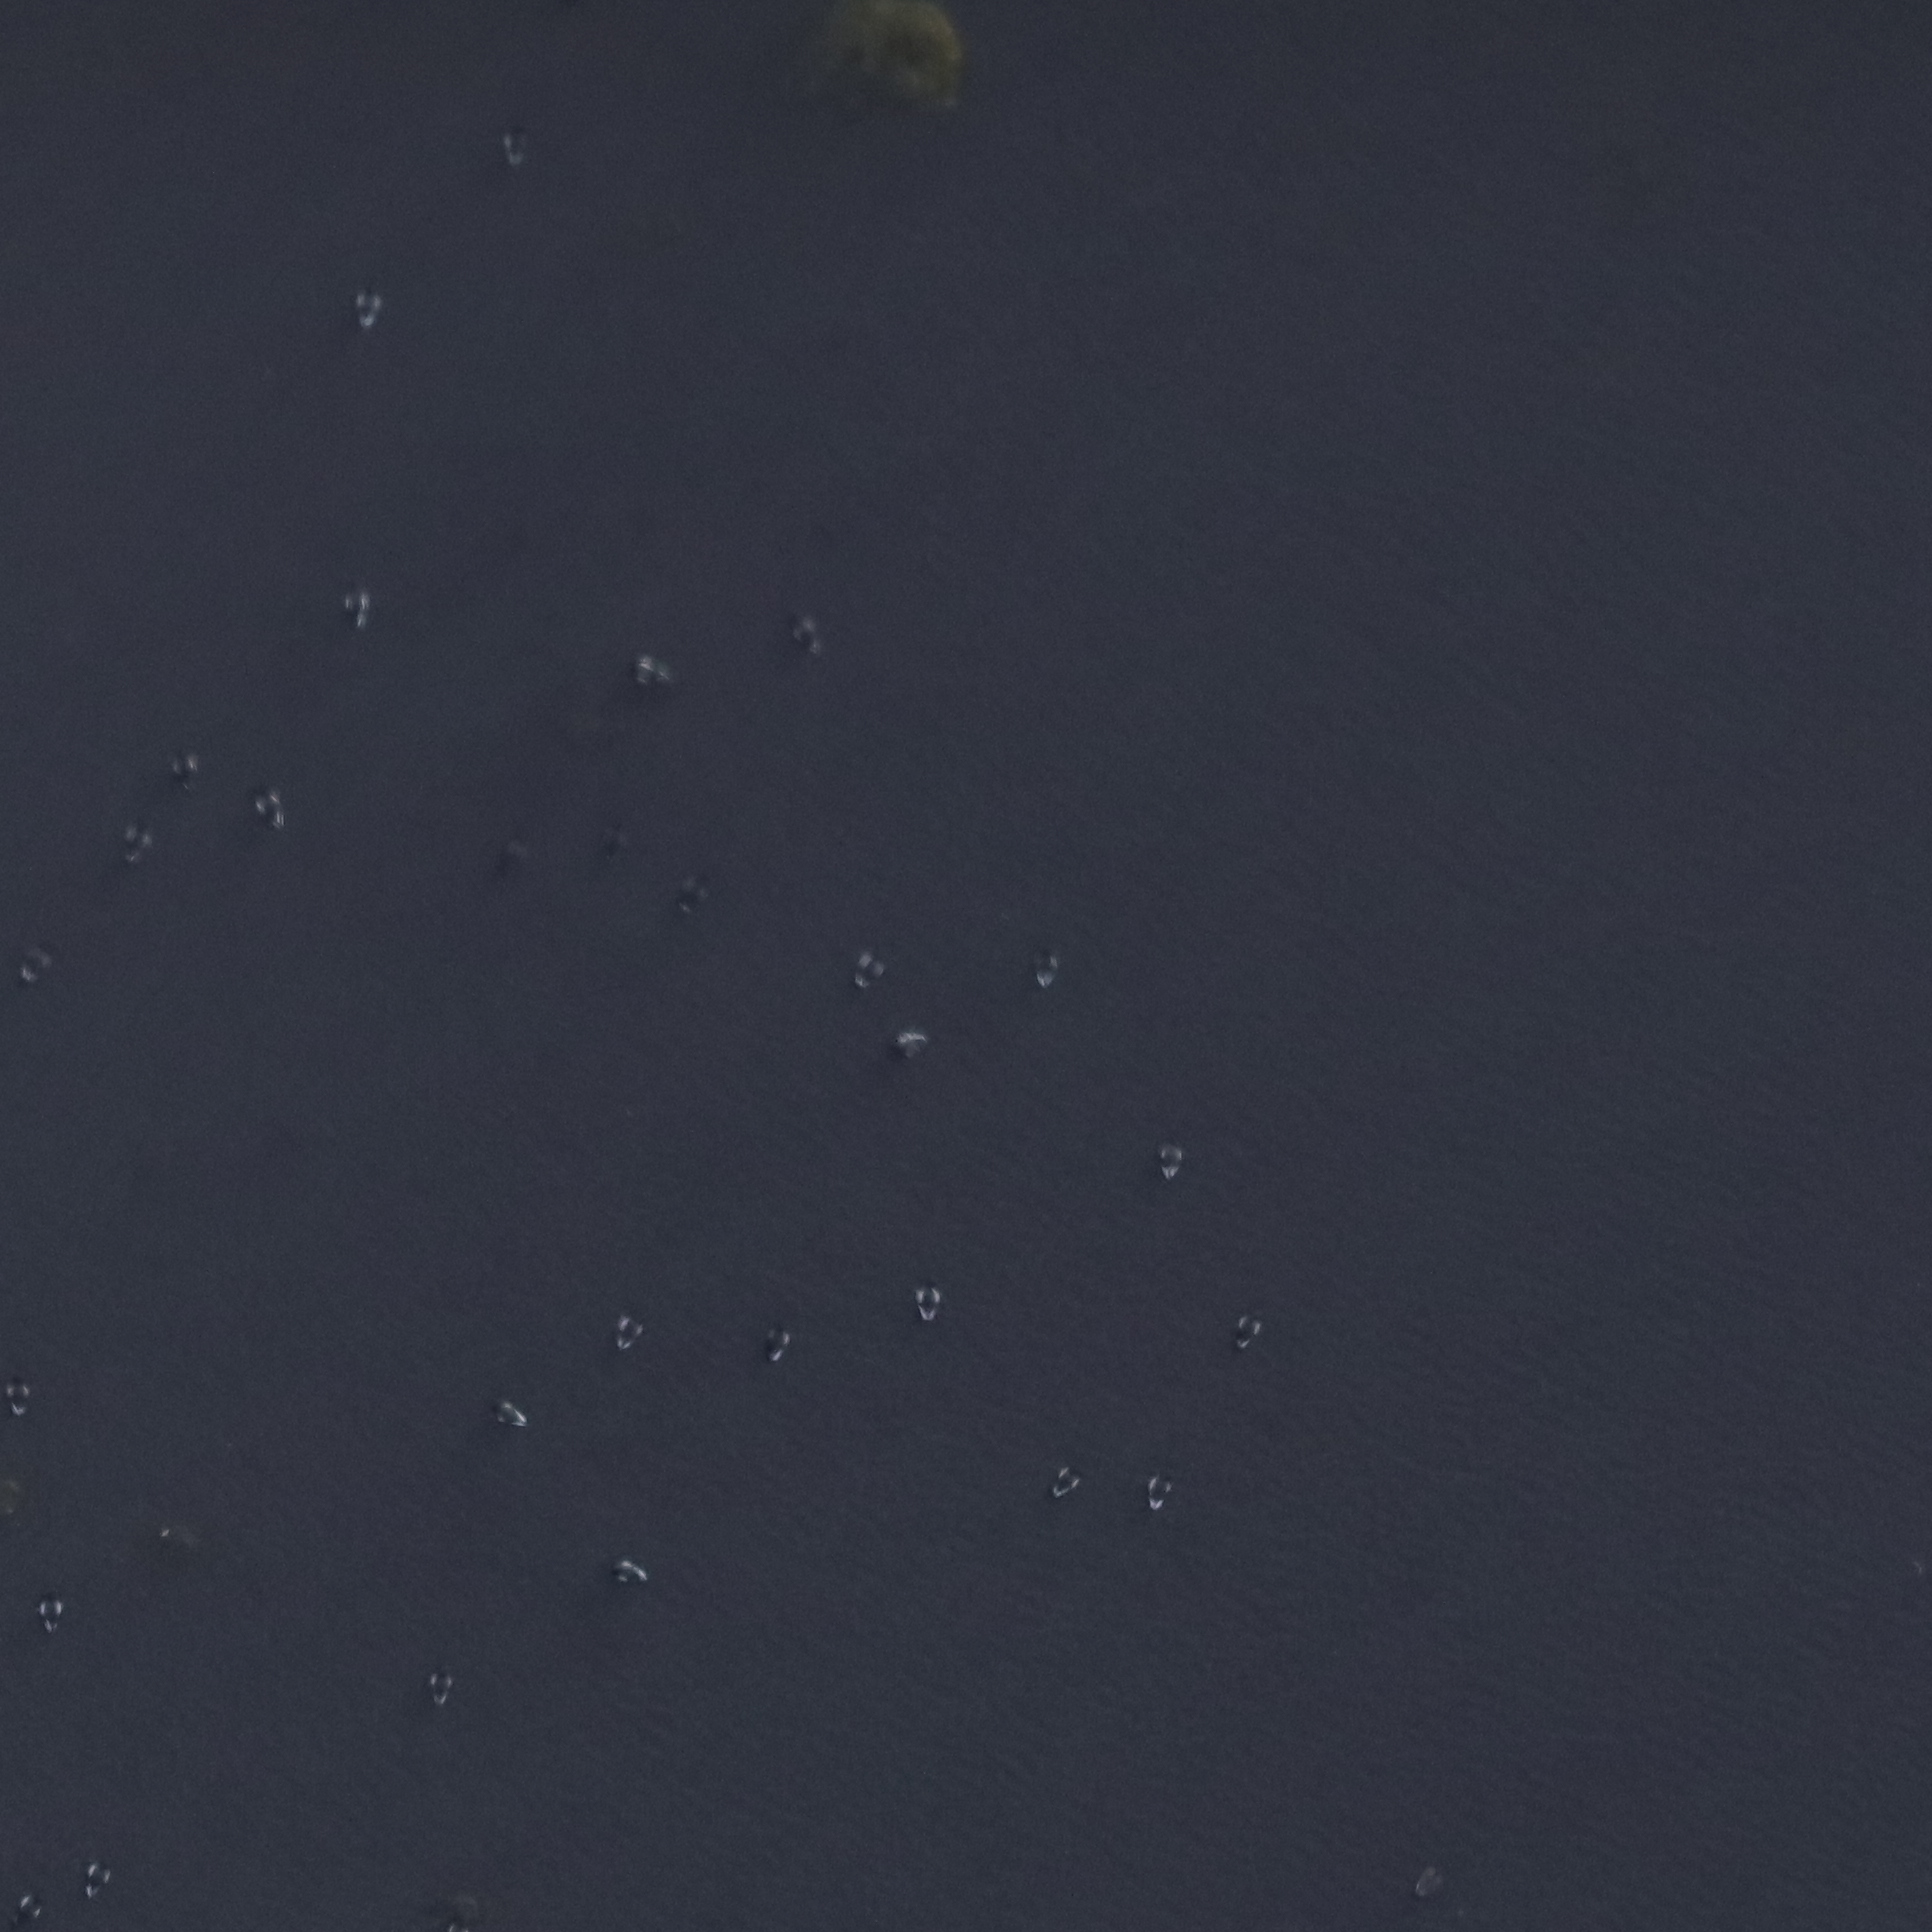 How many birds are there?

30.